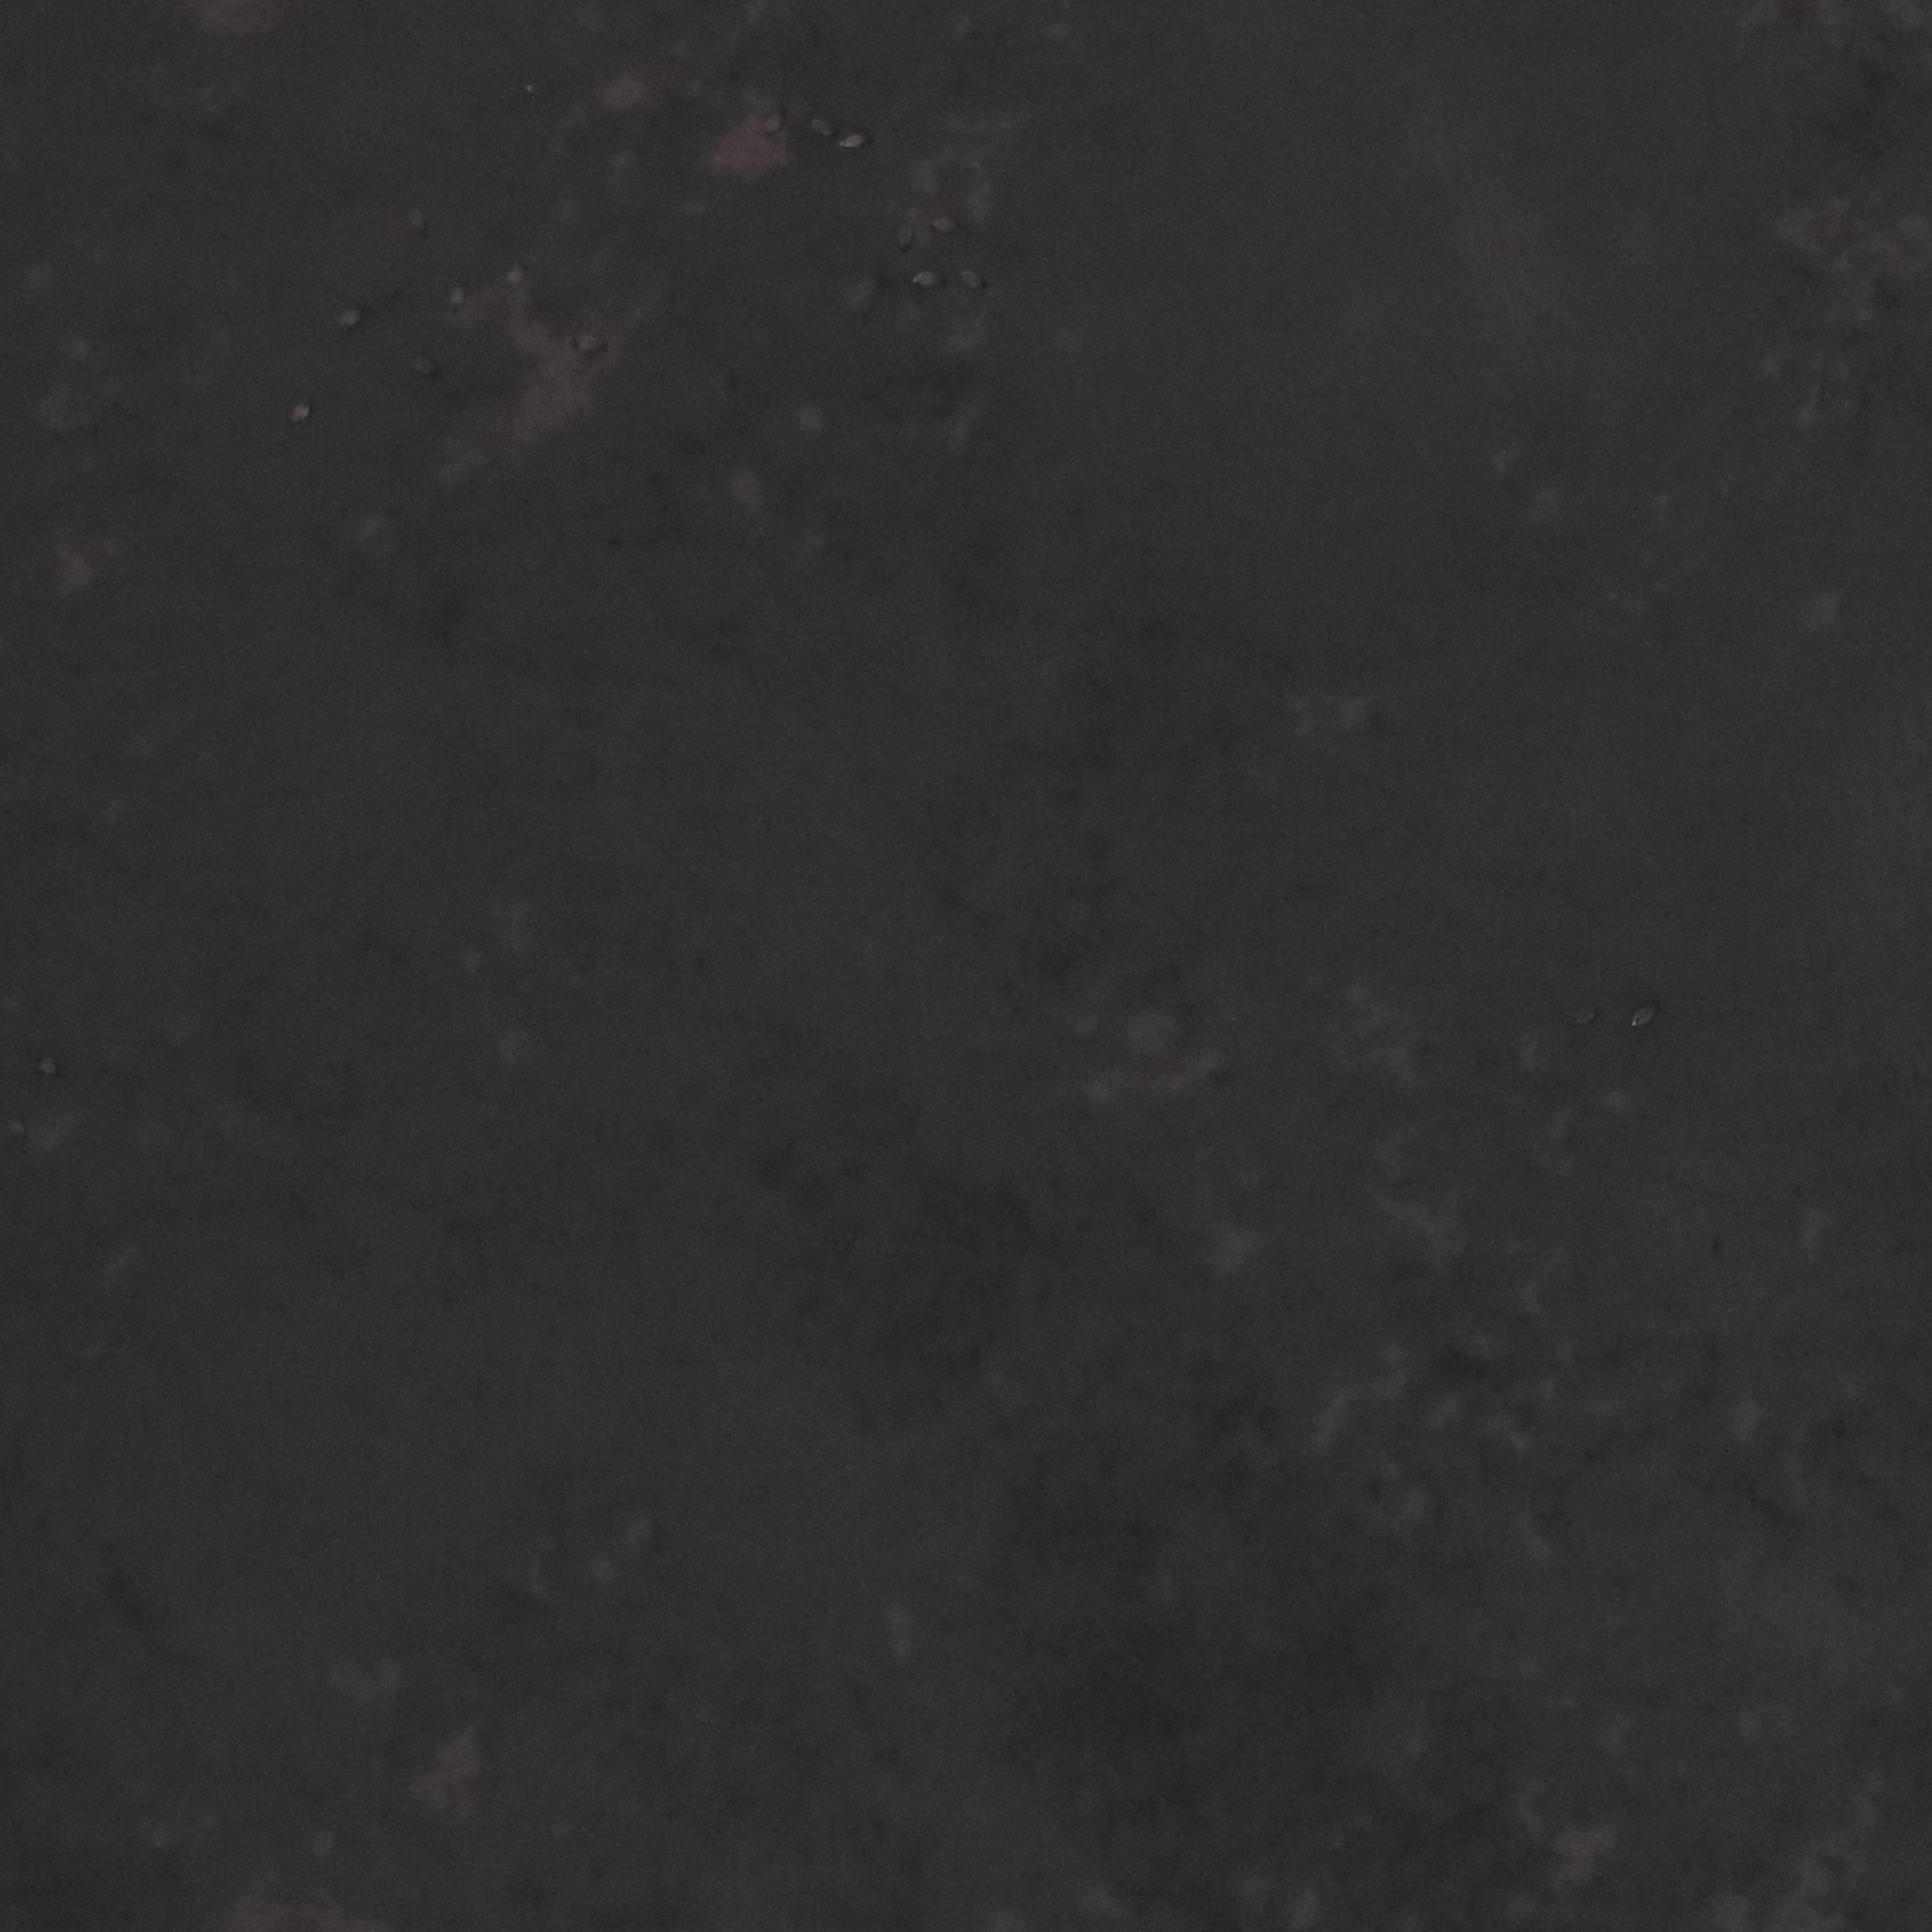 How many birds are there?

16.